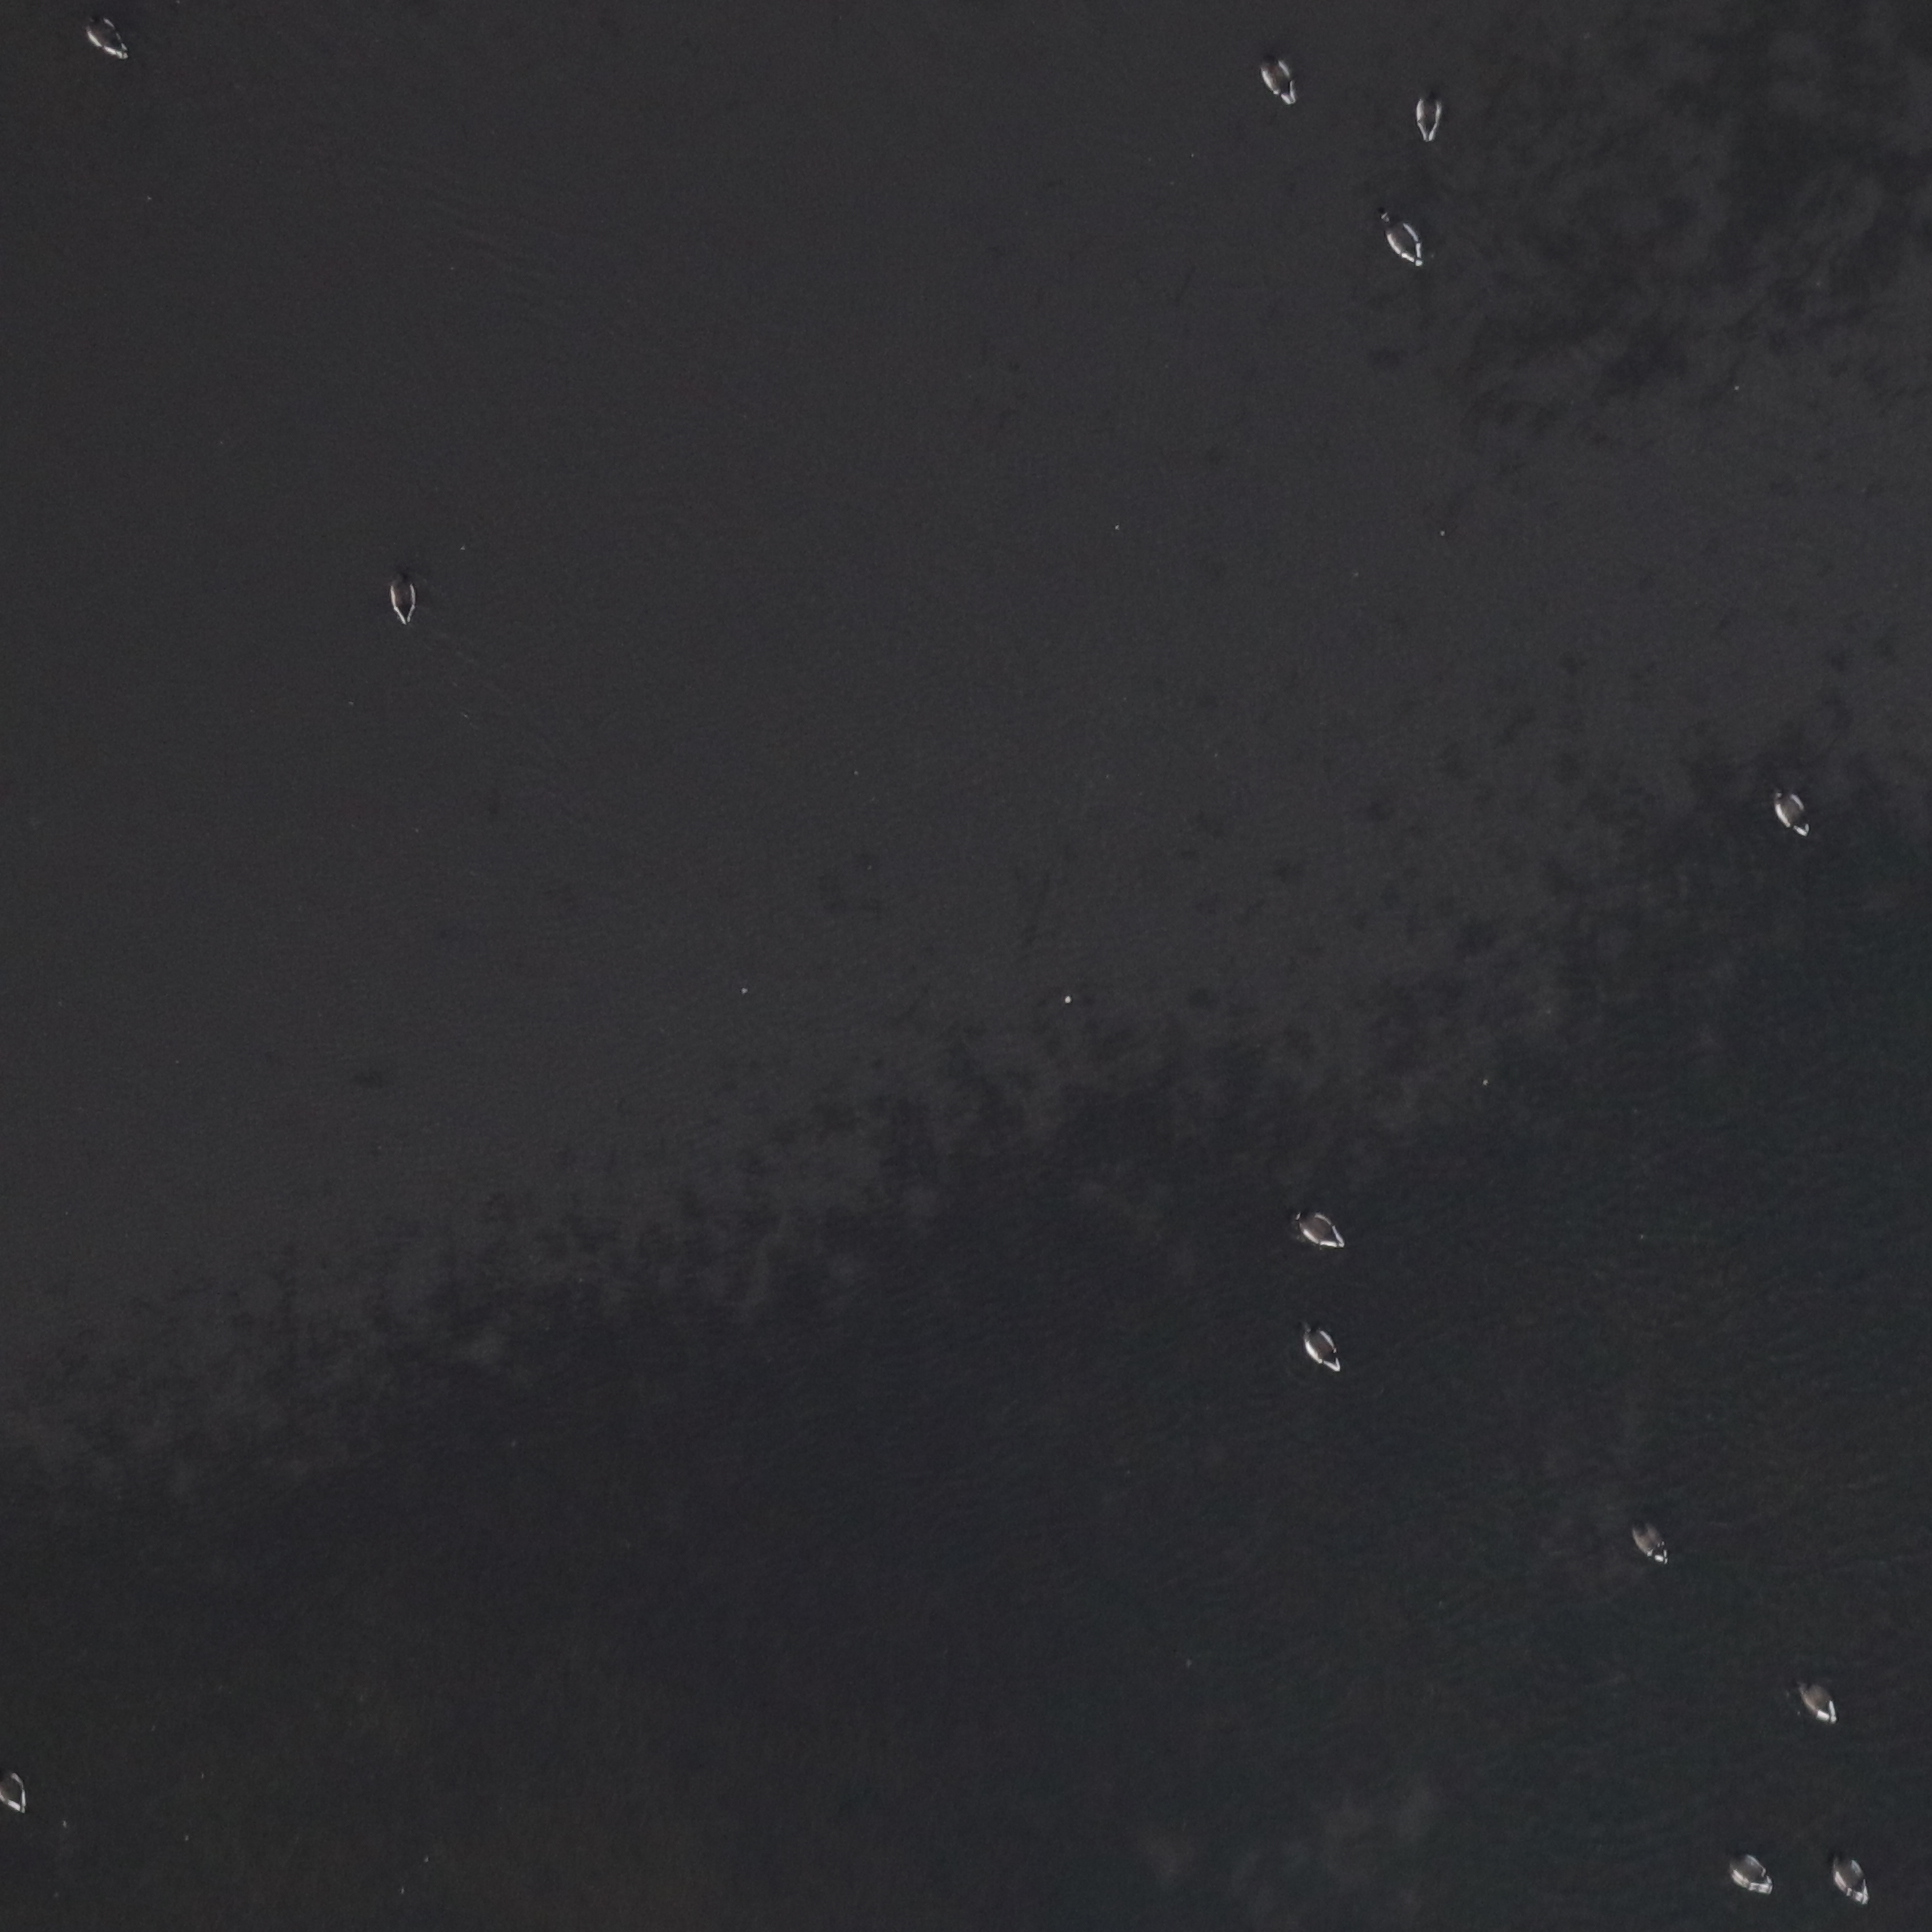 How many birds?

13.